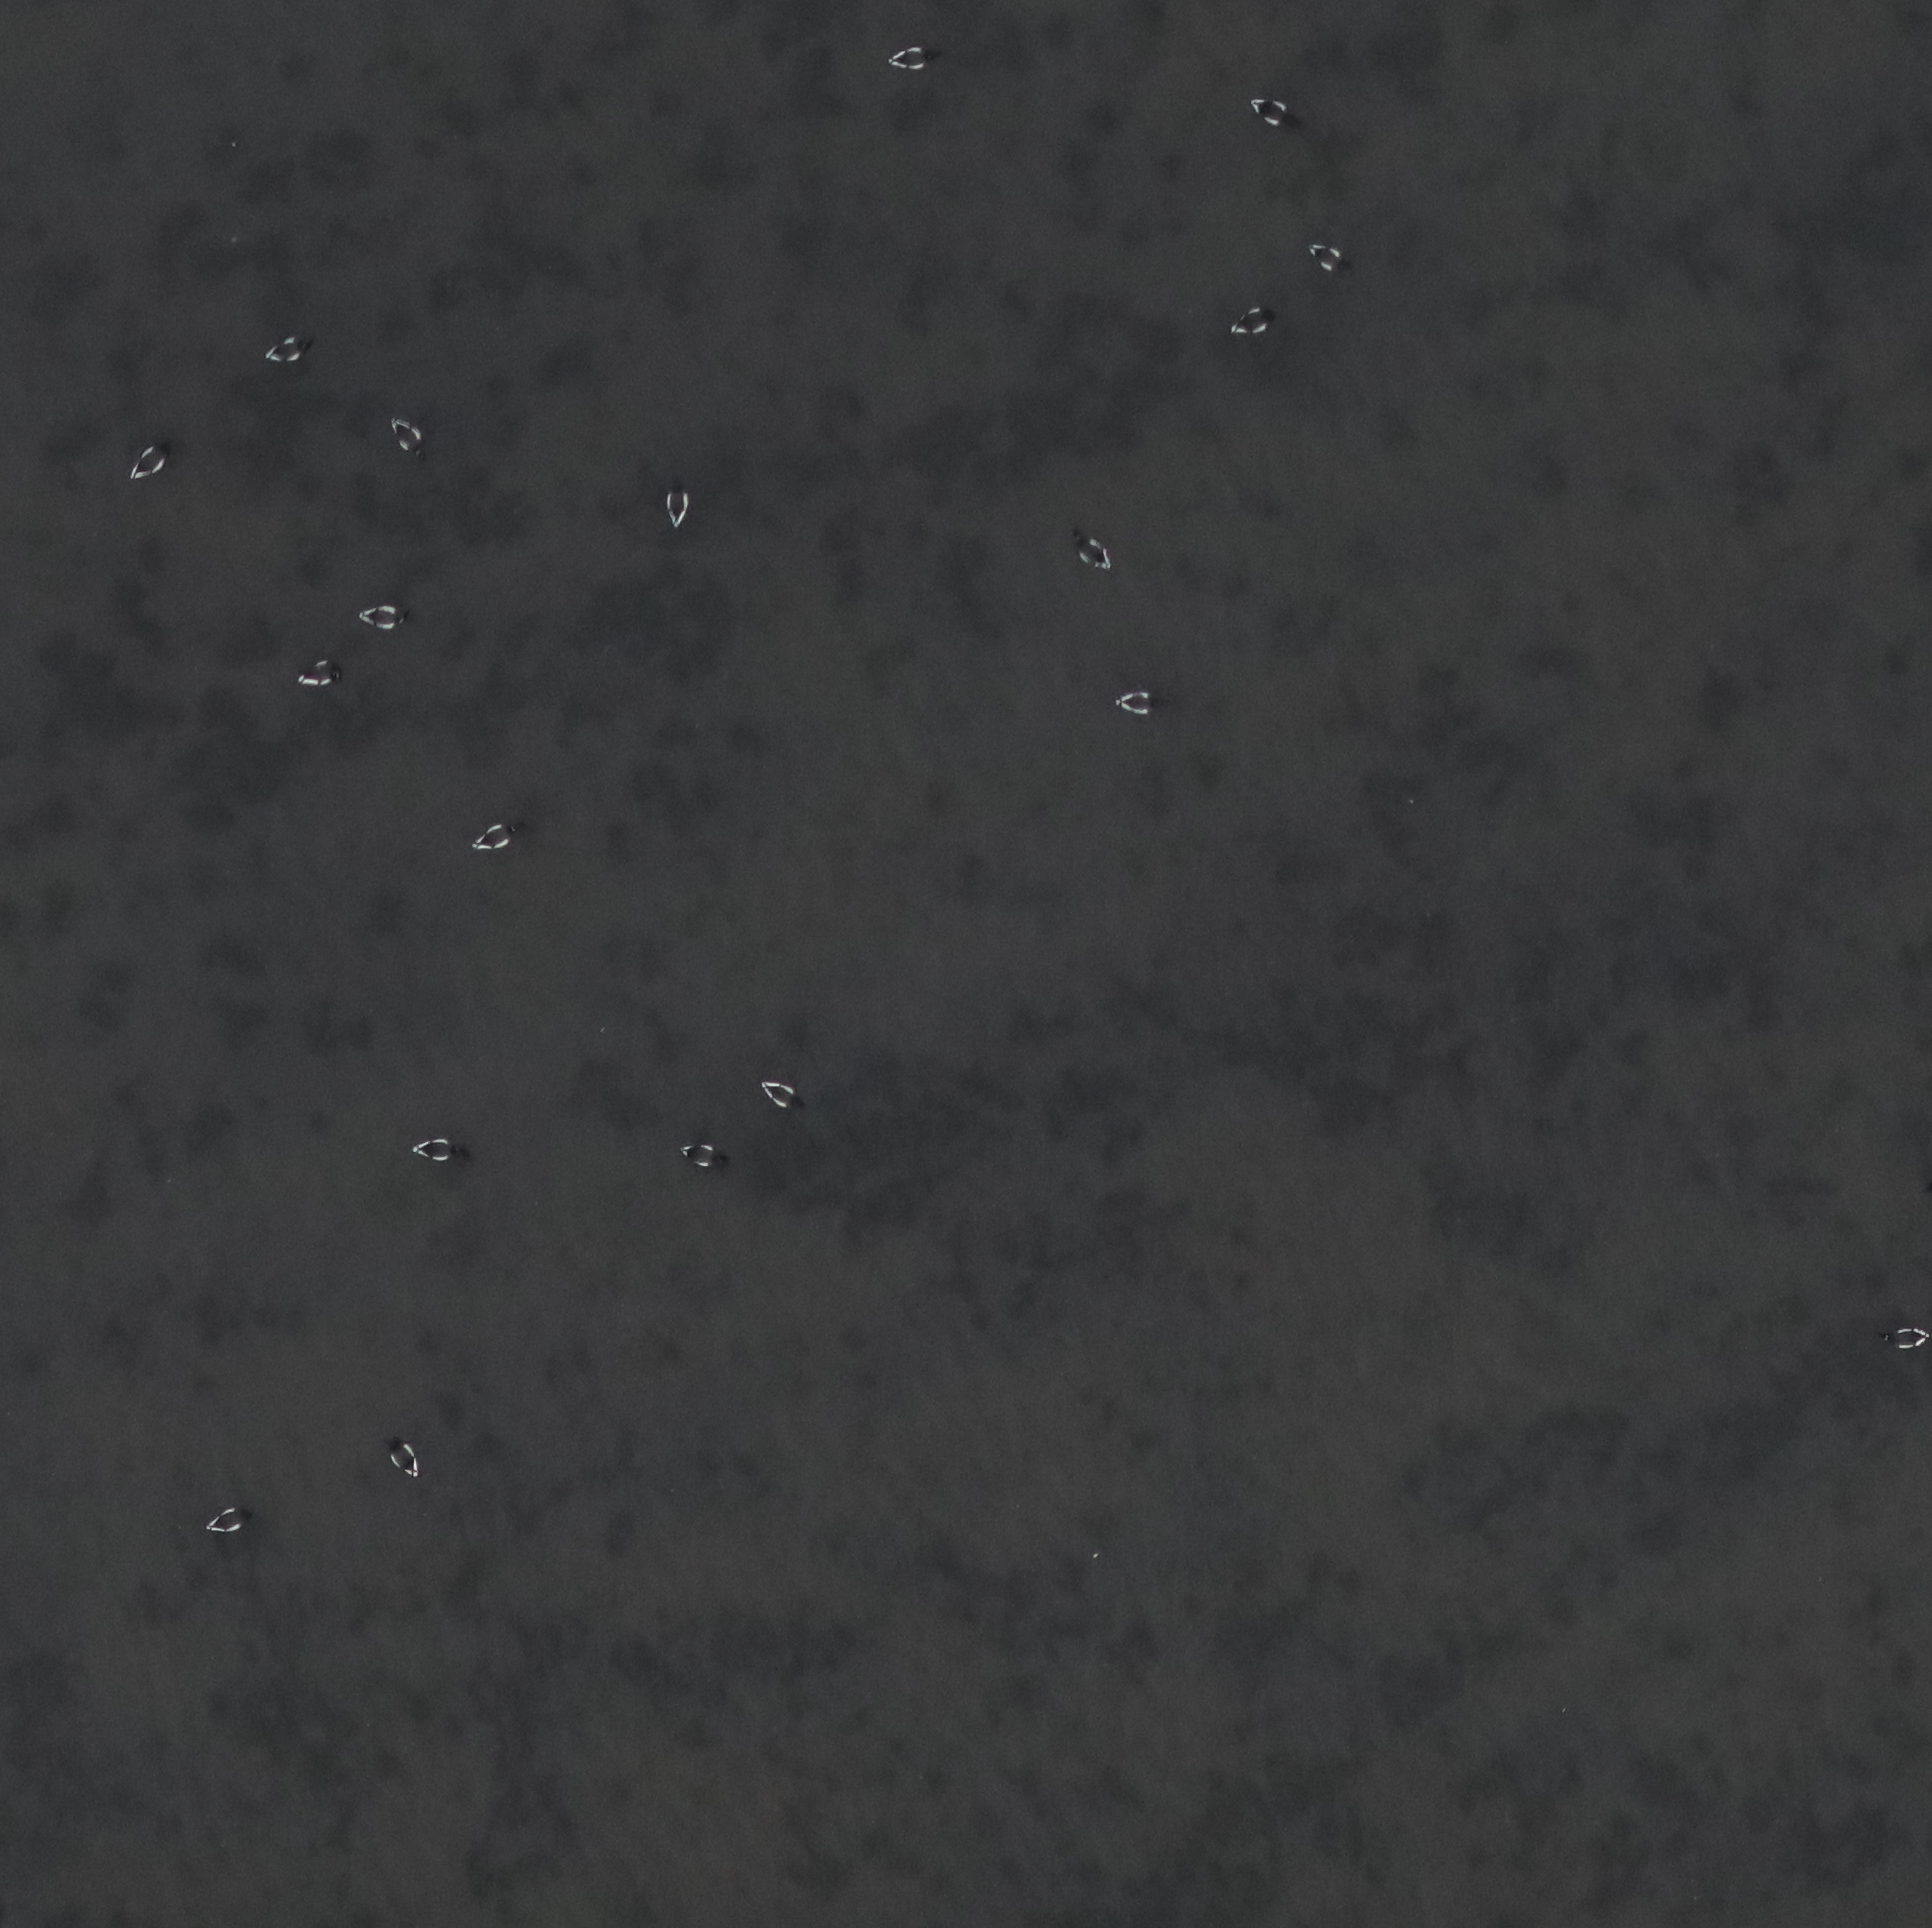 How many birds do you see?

19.